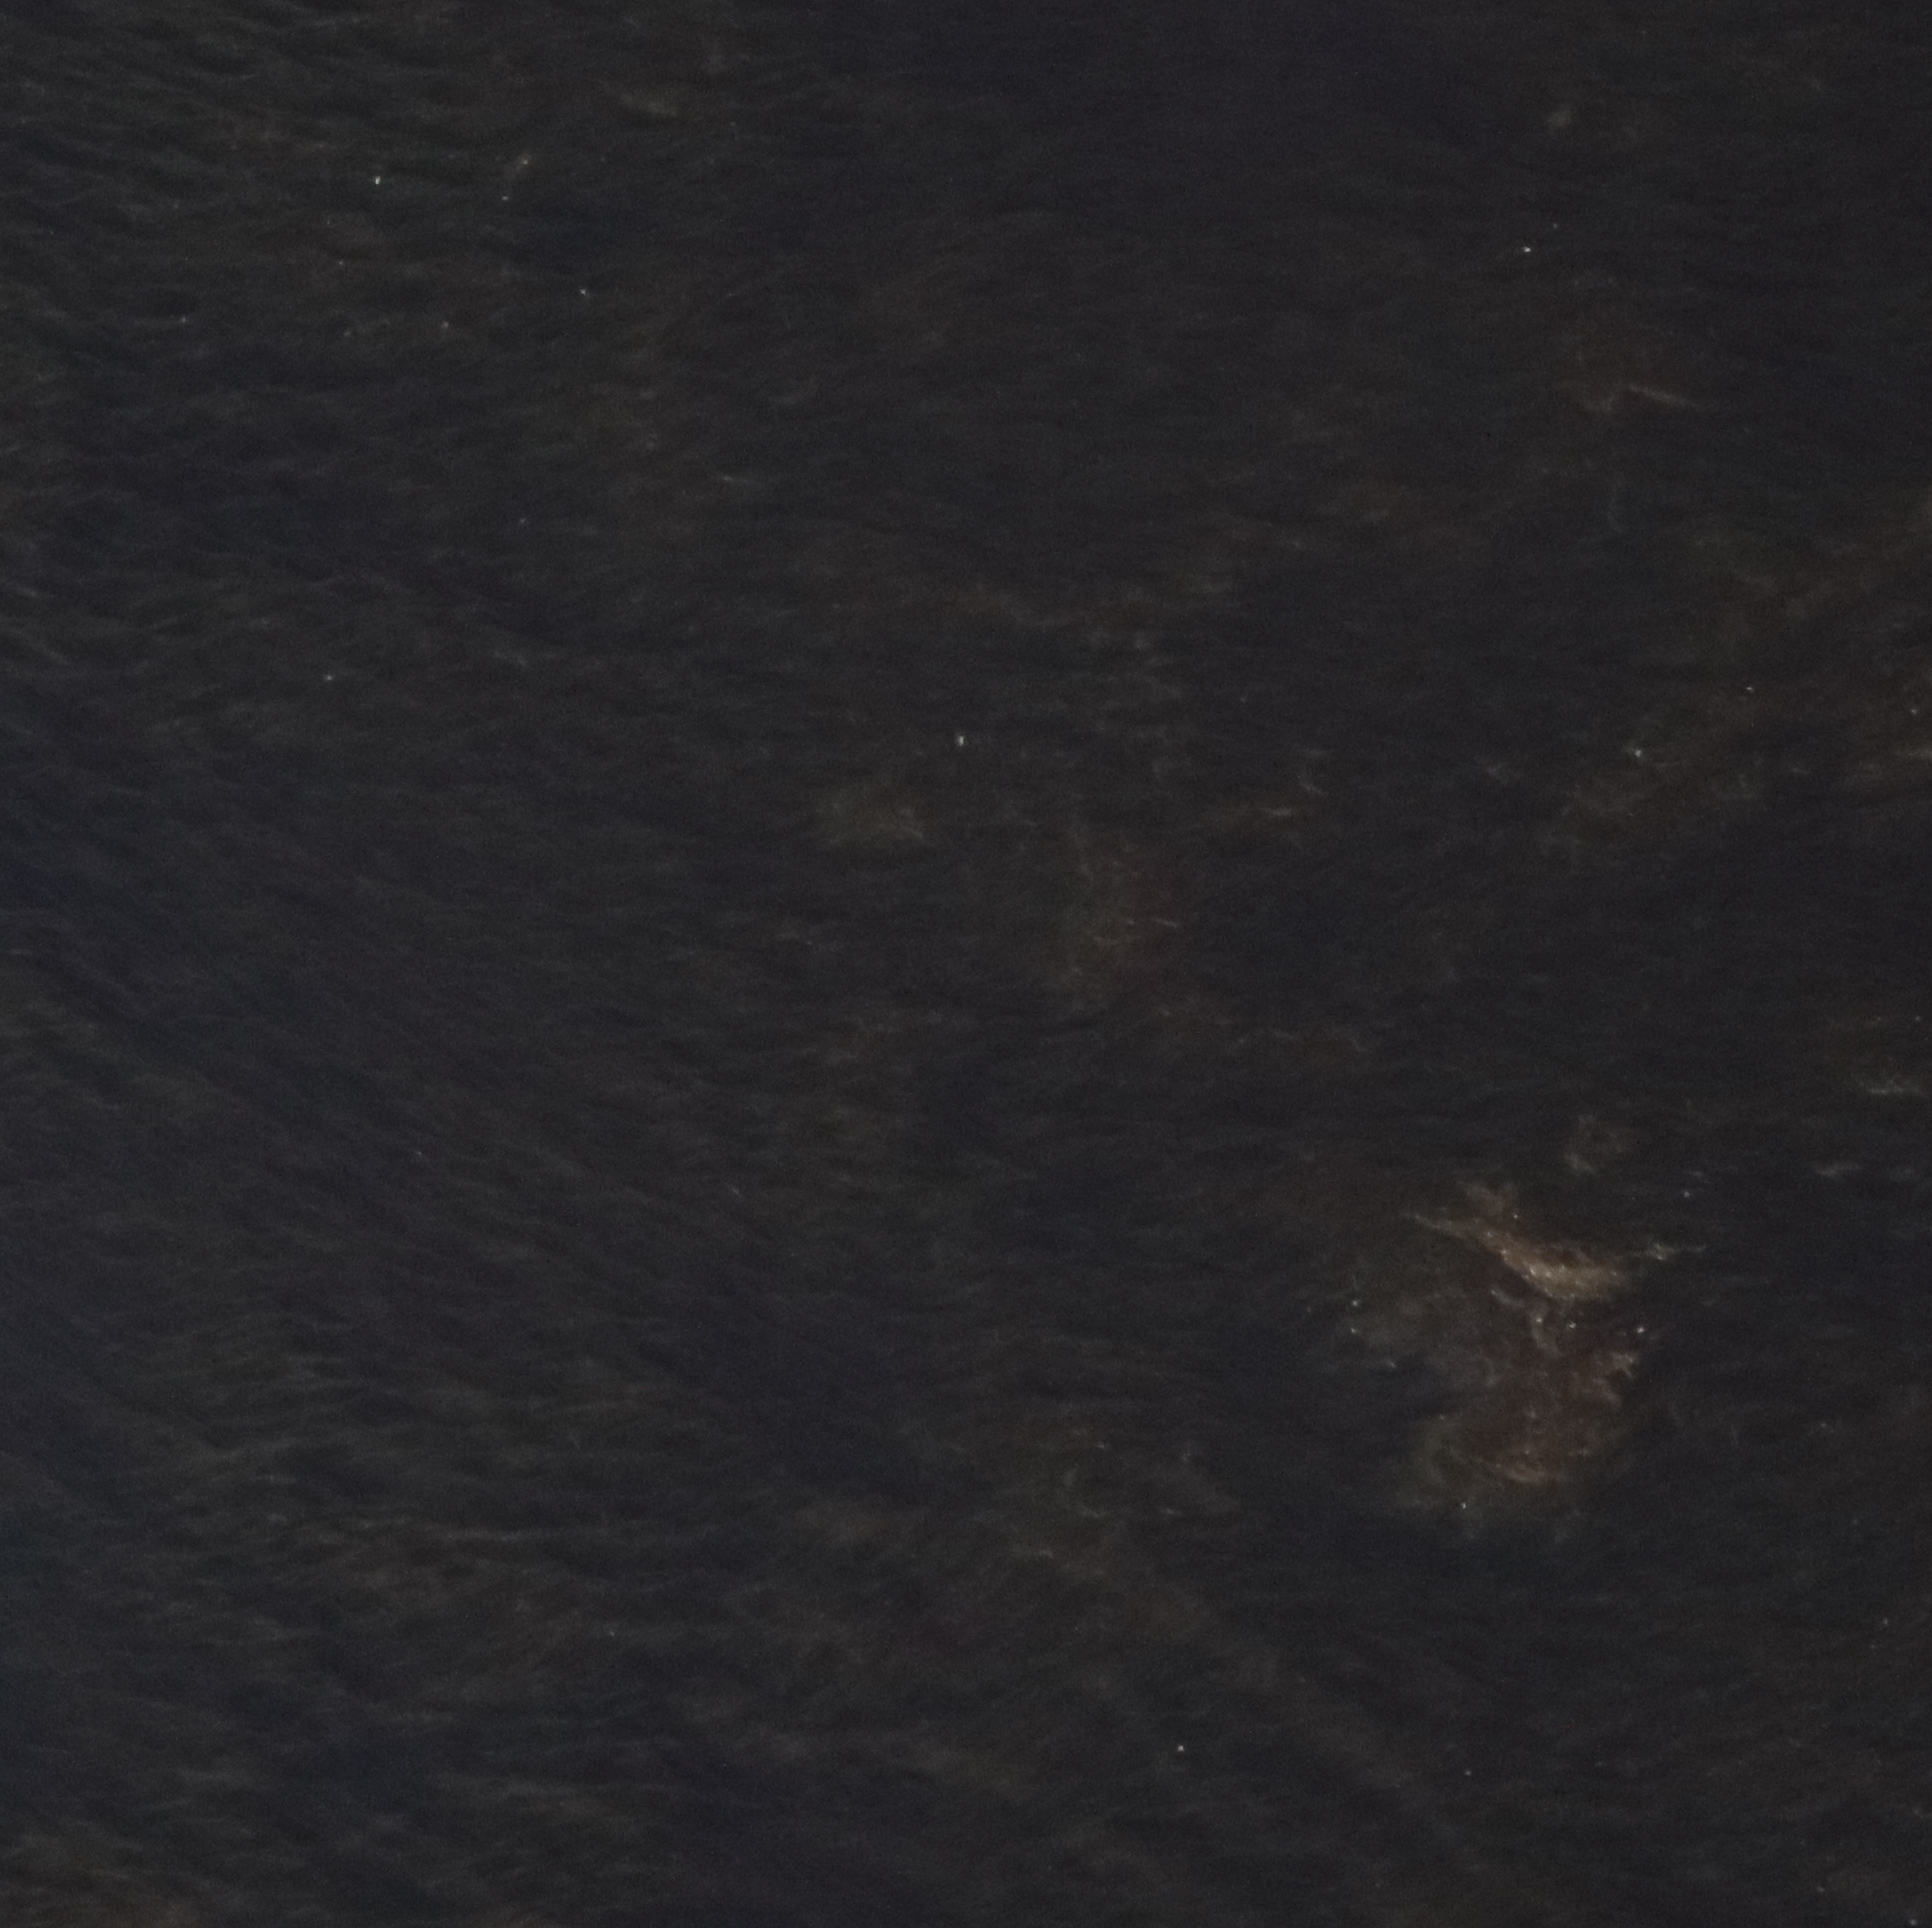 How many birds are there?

0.